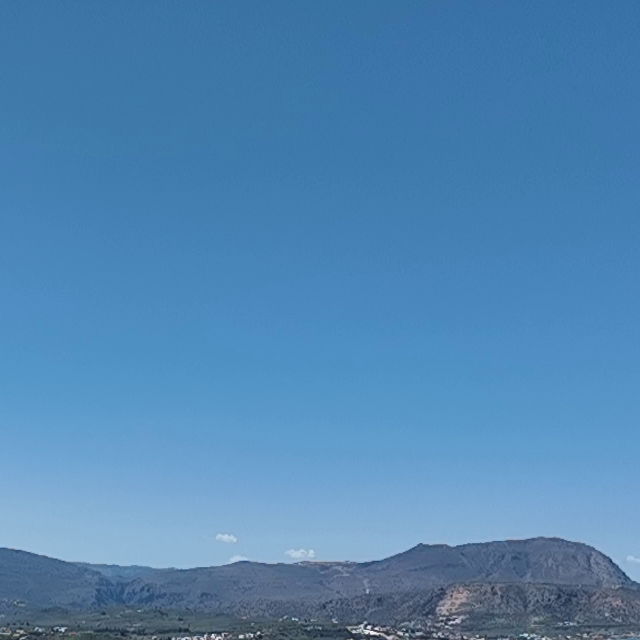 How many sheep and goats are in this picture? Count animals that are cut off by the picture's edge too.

0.